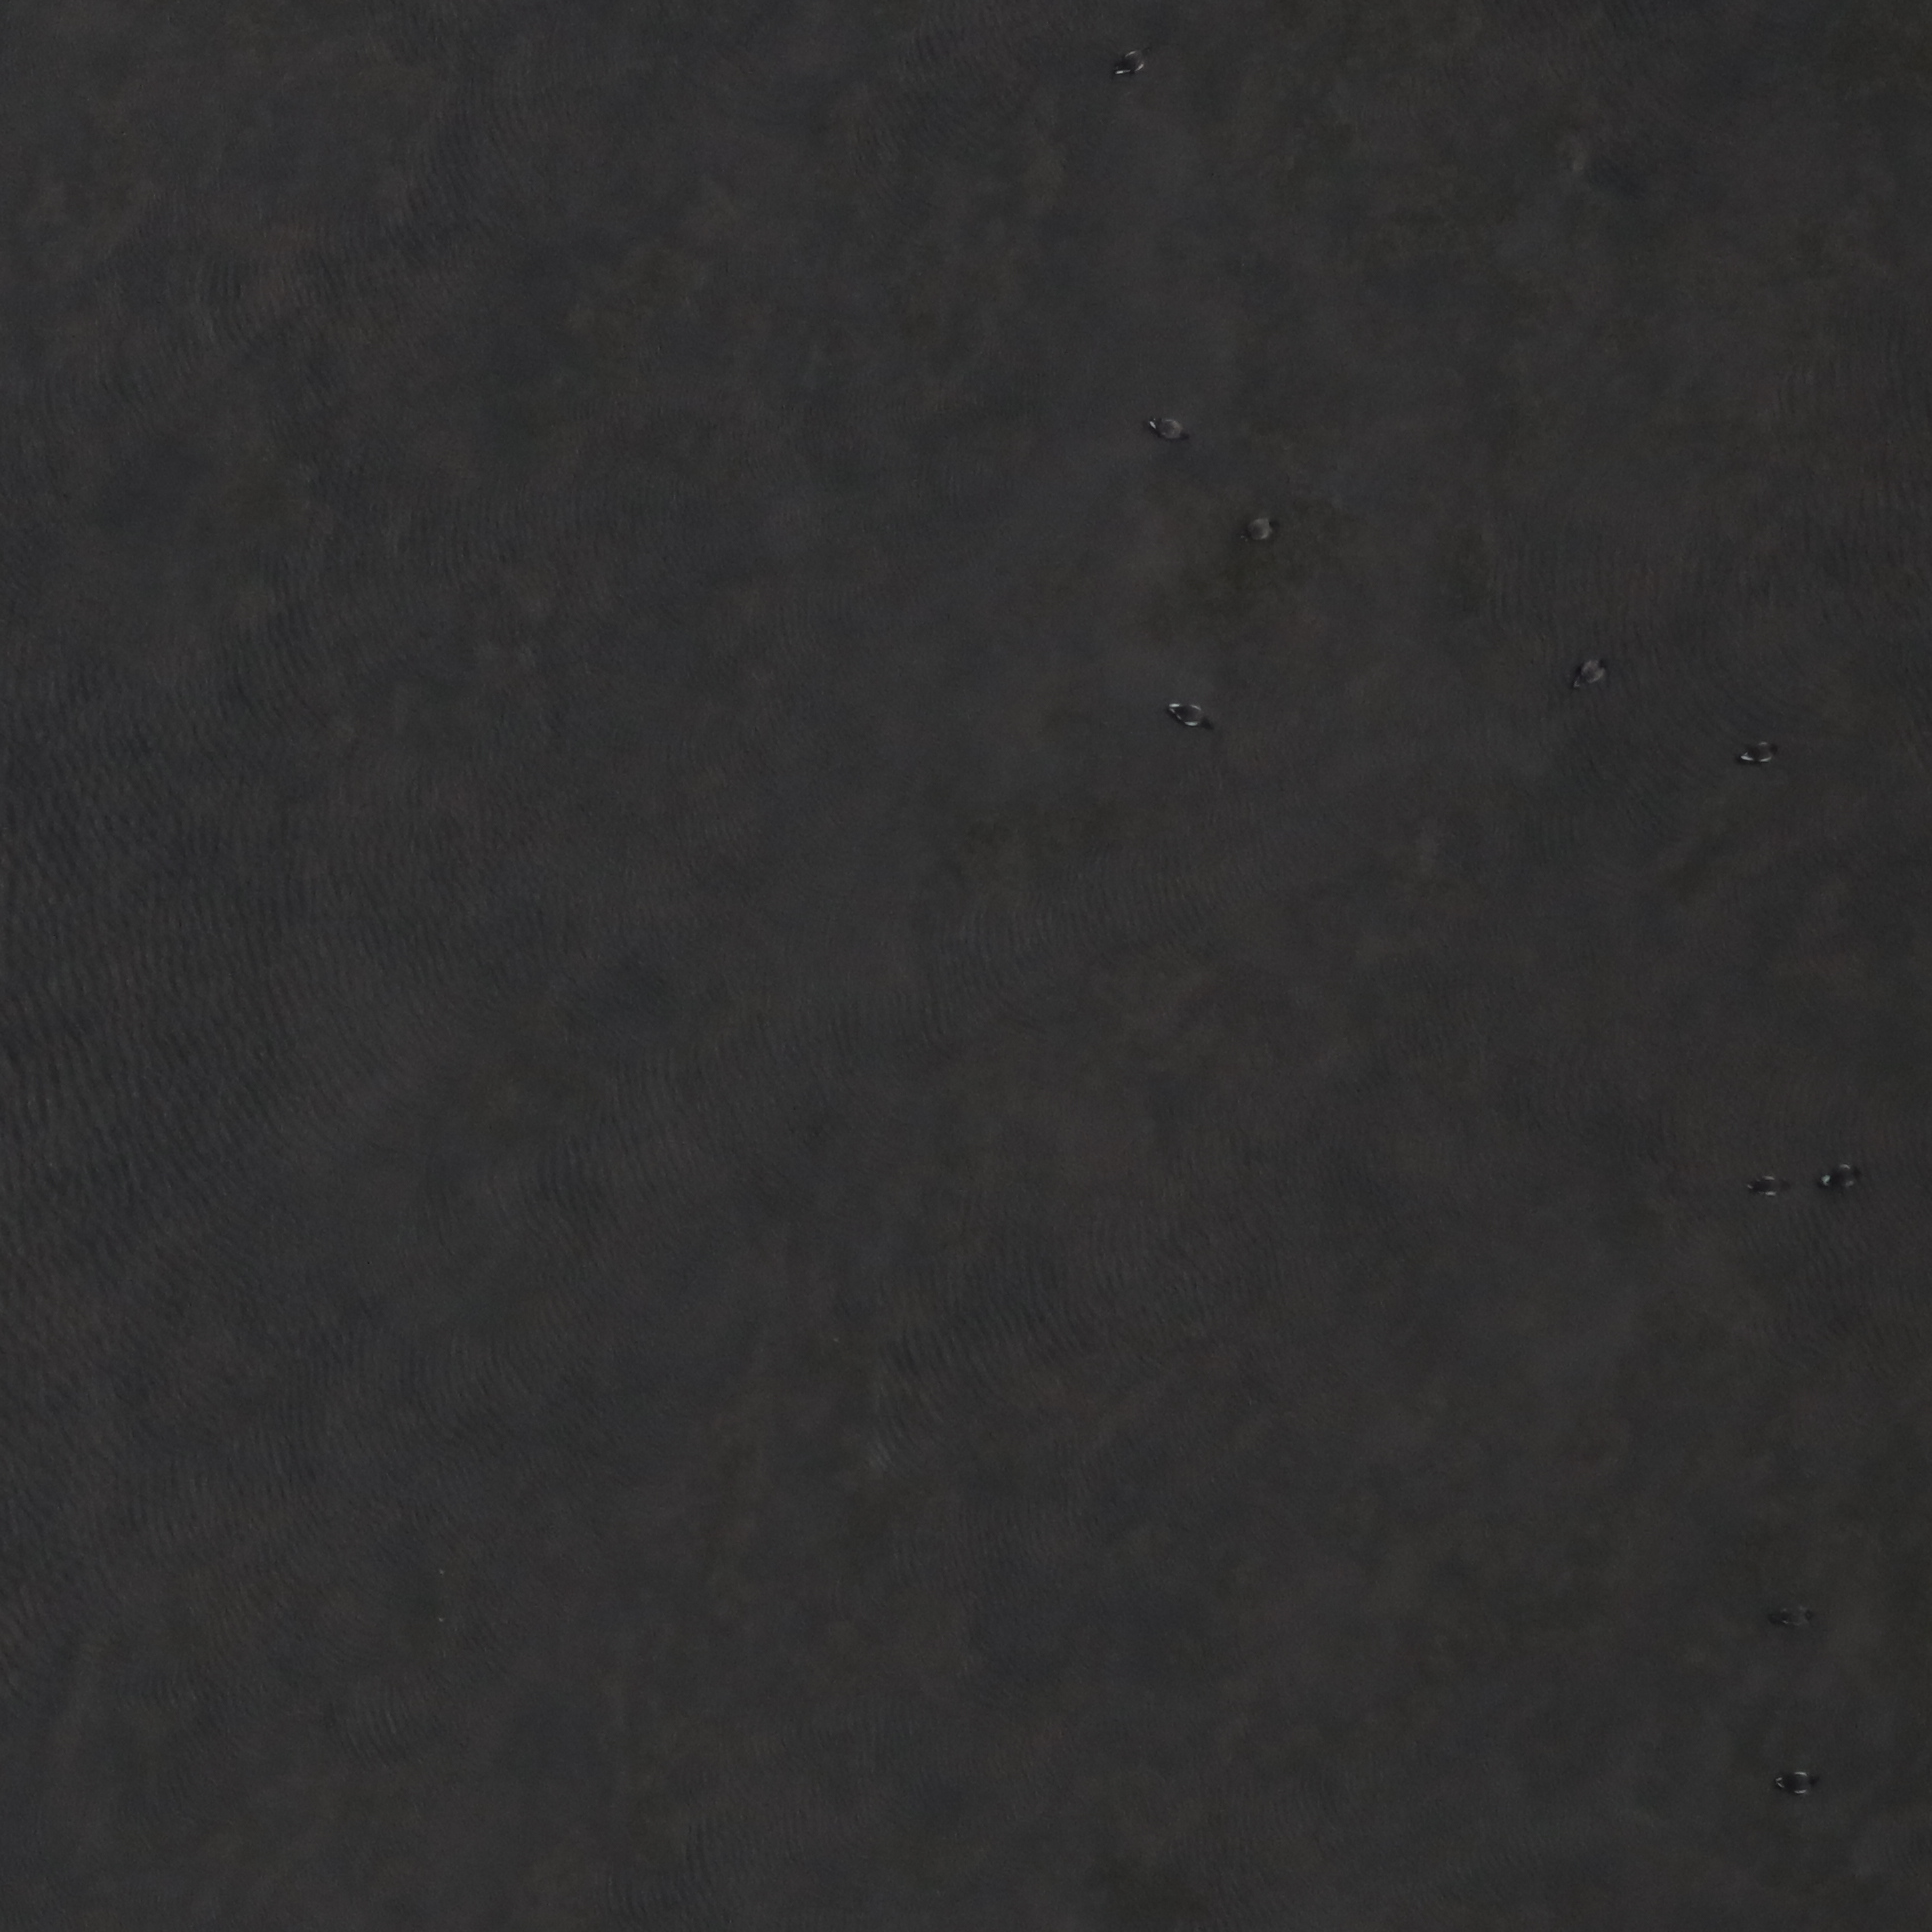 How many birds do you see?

10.